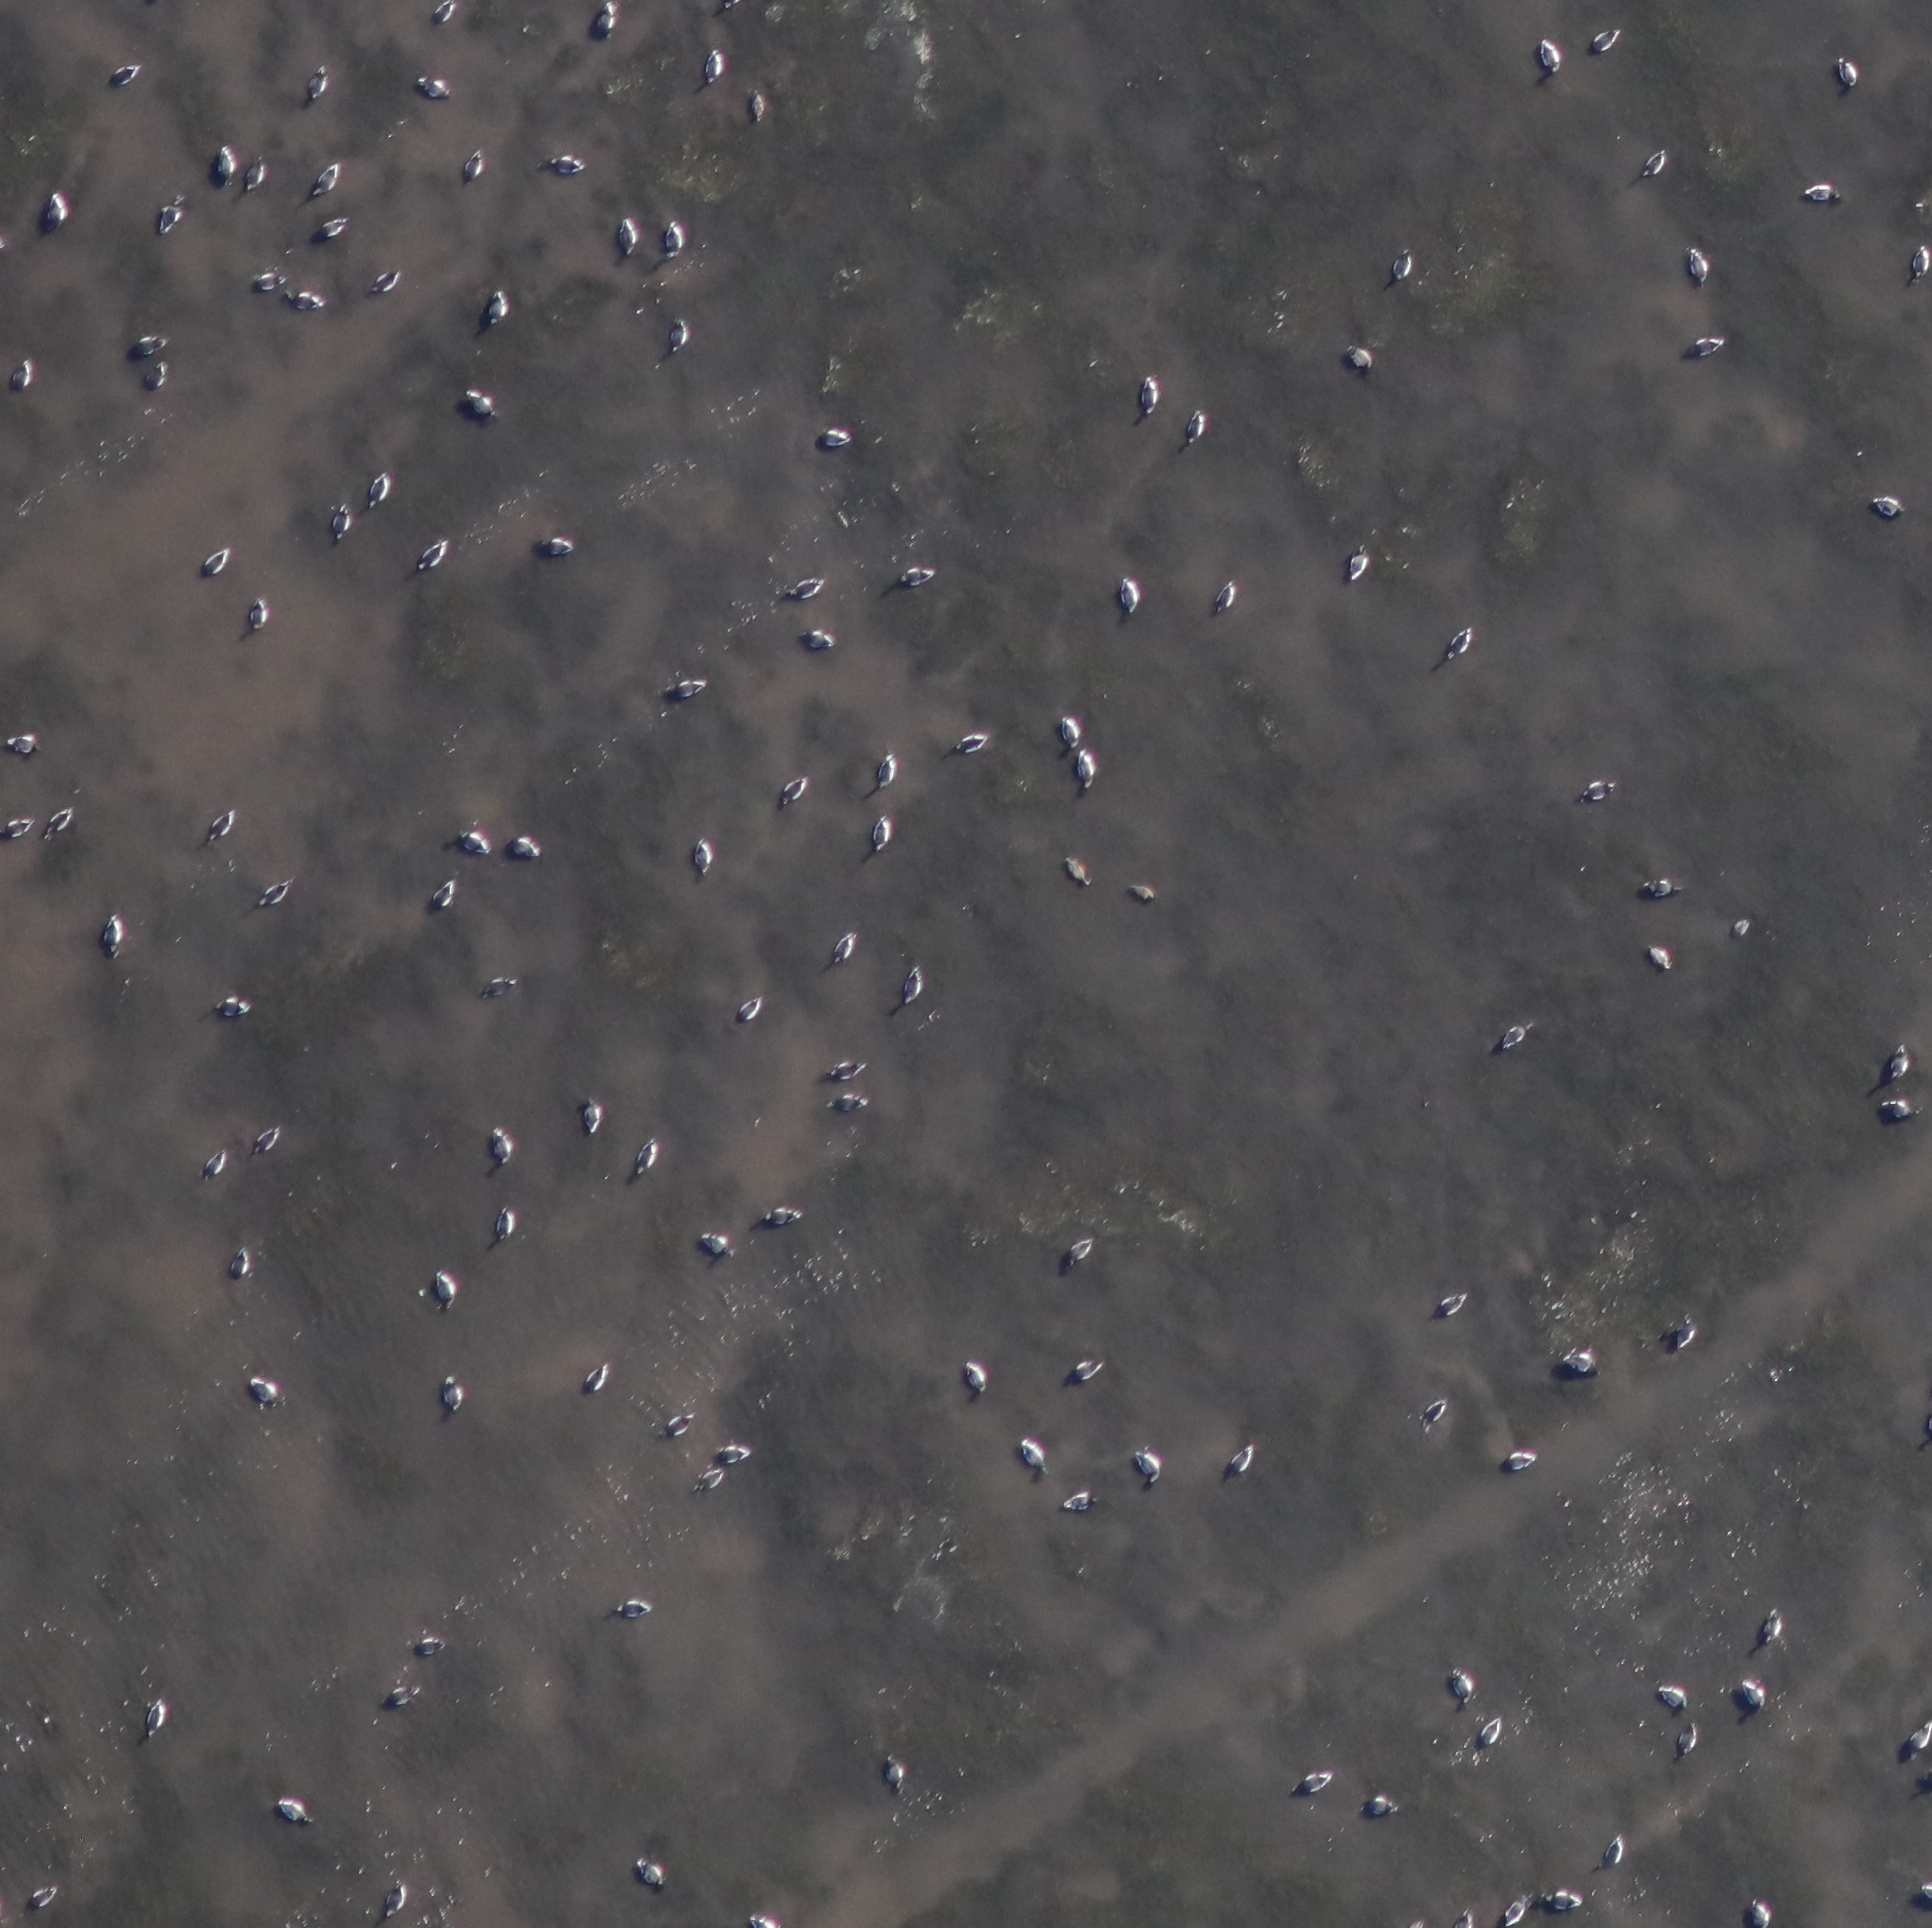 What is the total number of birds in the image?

137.